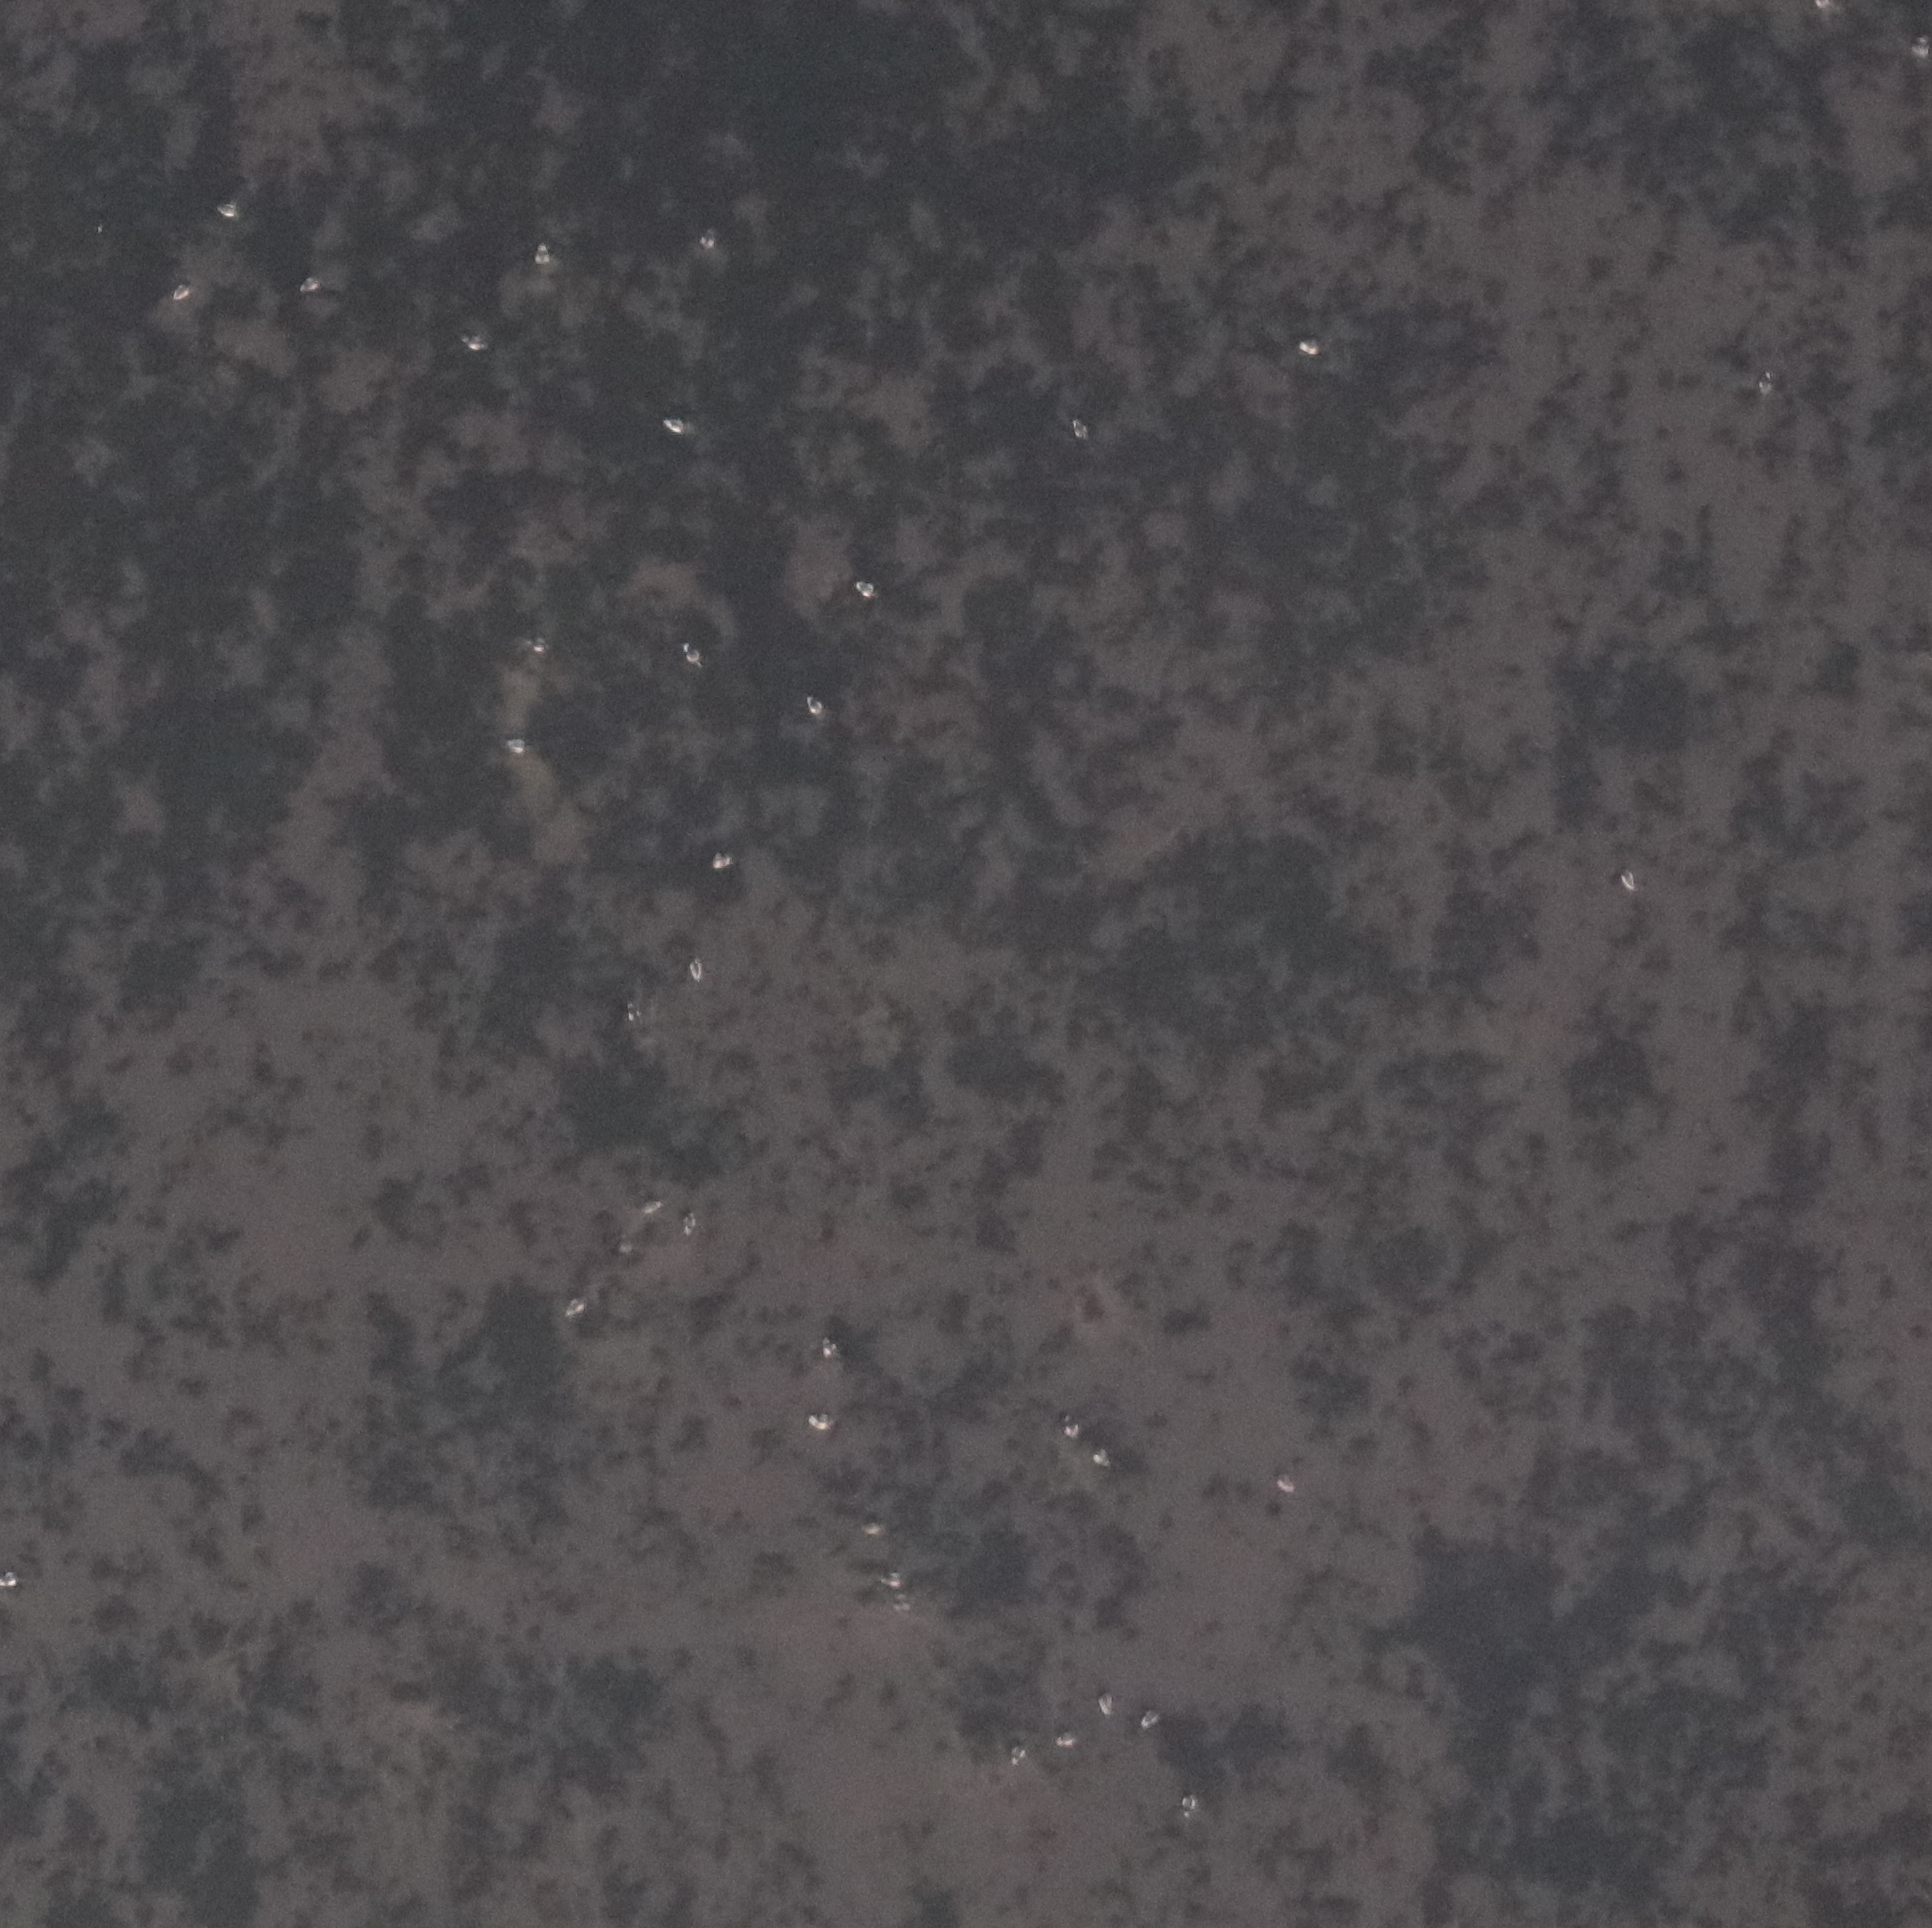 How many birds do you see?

37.